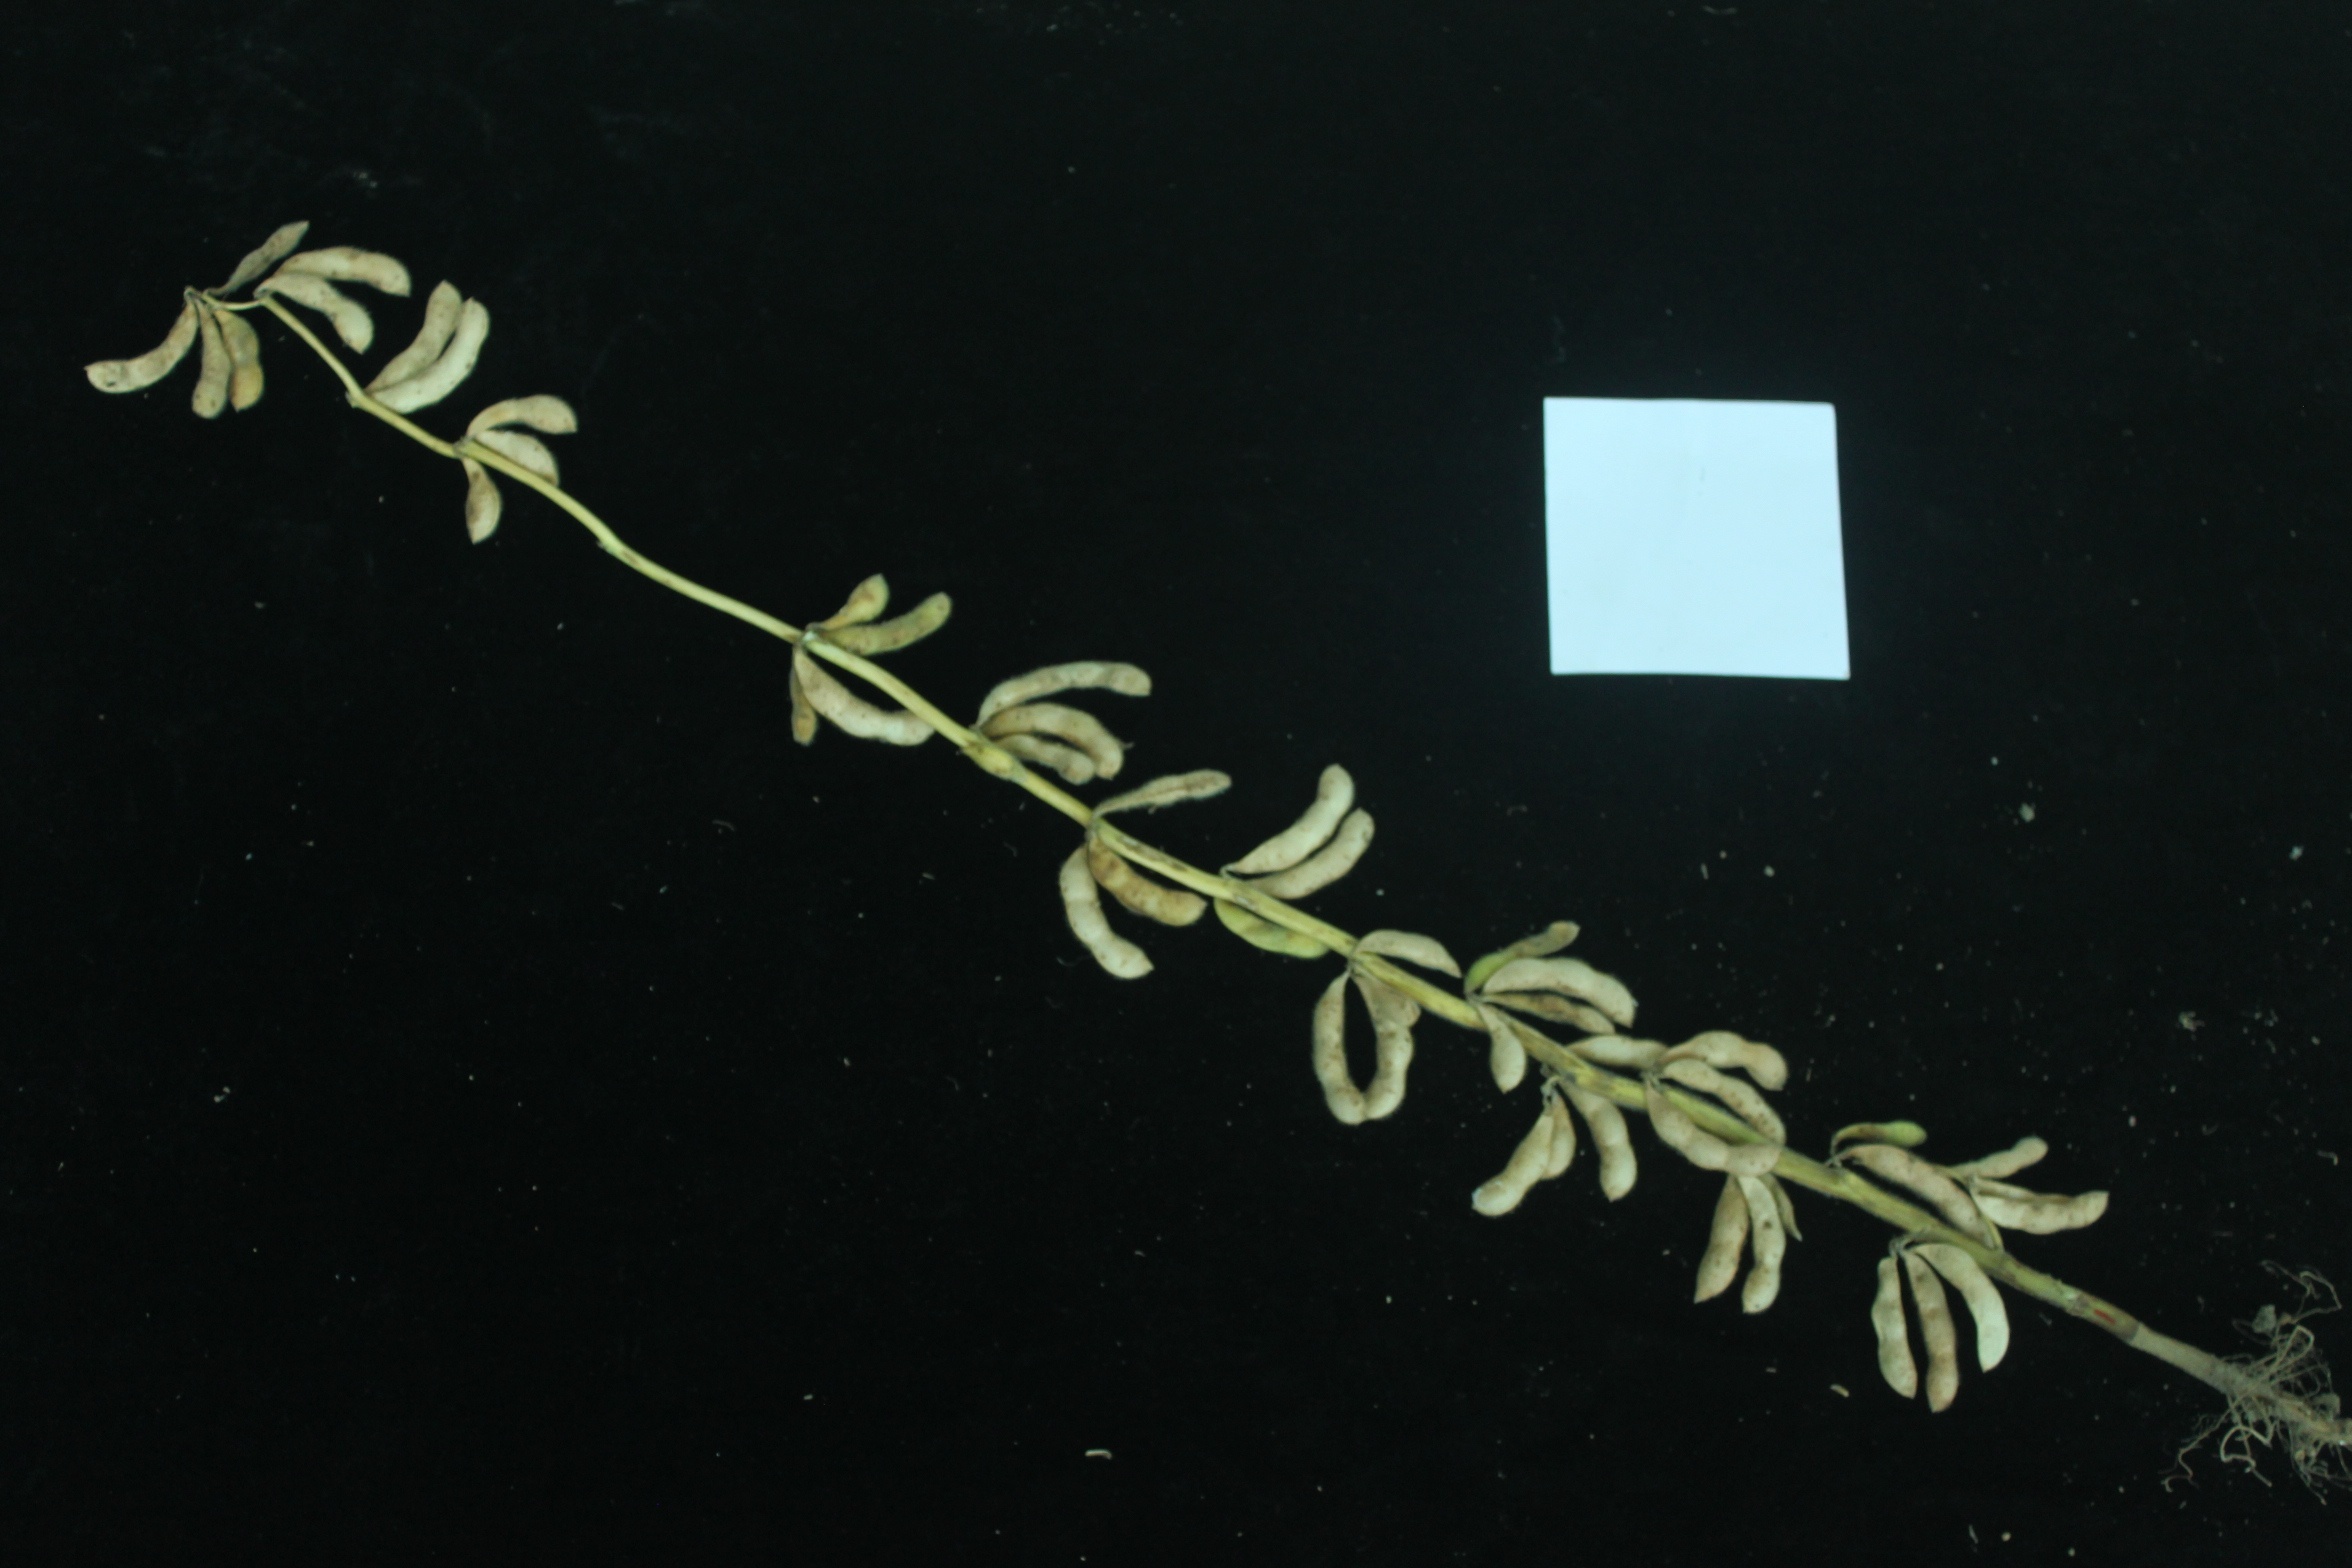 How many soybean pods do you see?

47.